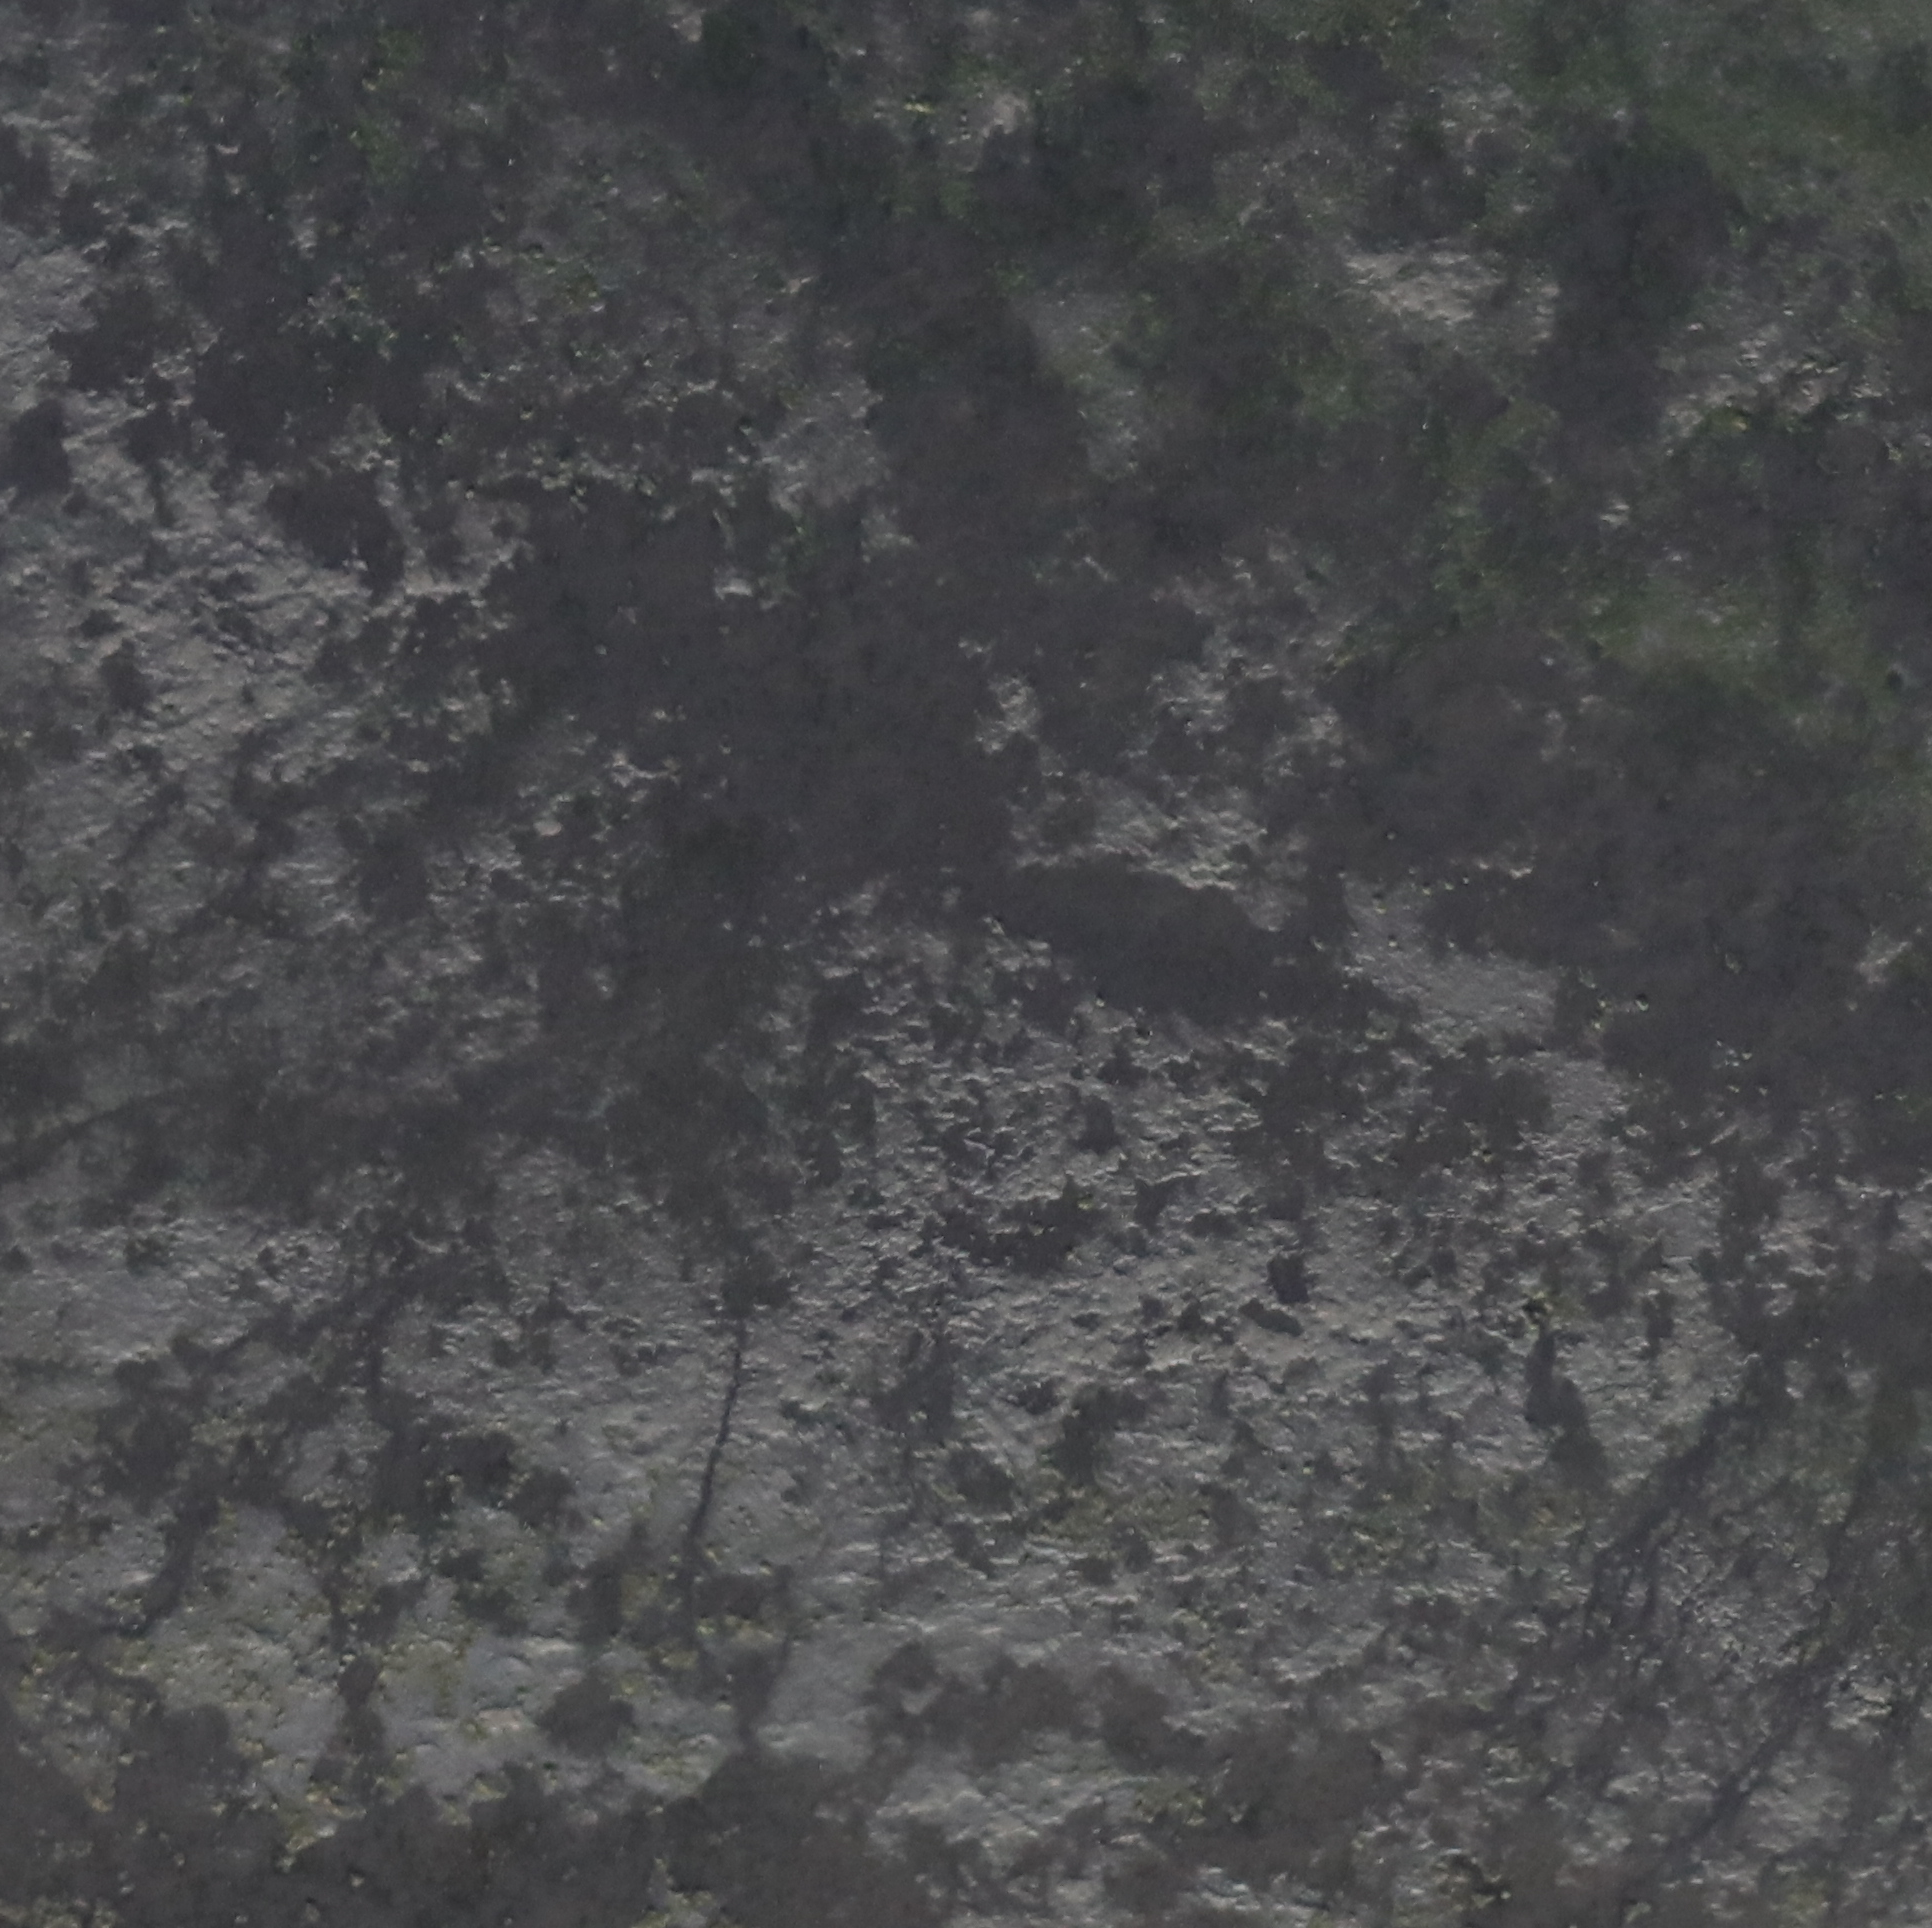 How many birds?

0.